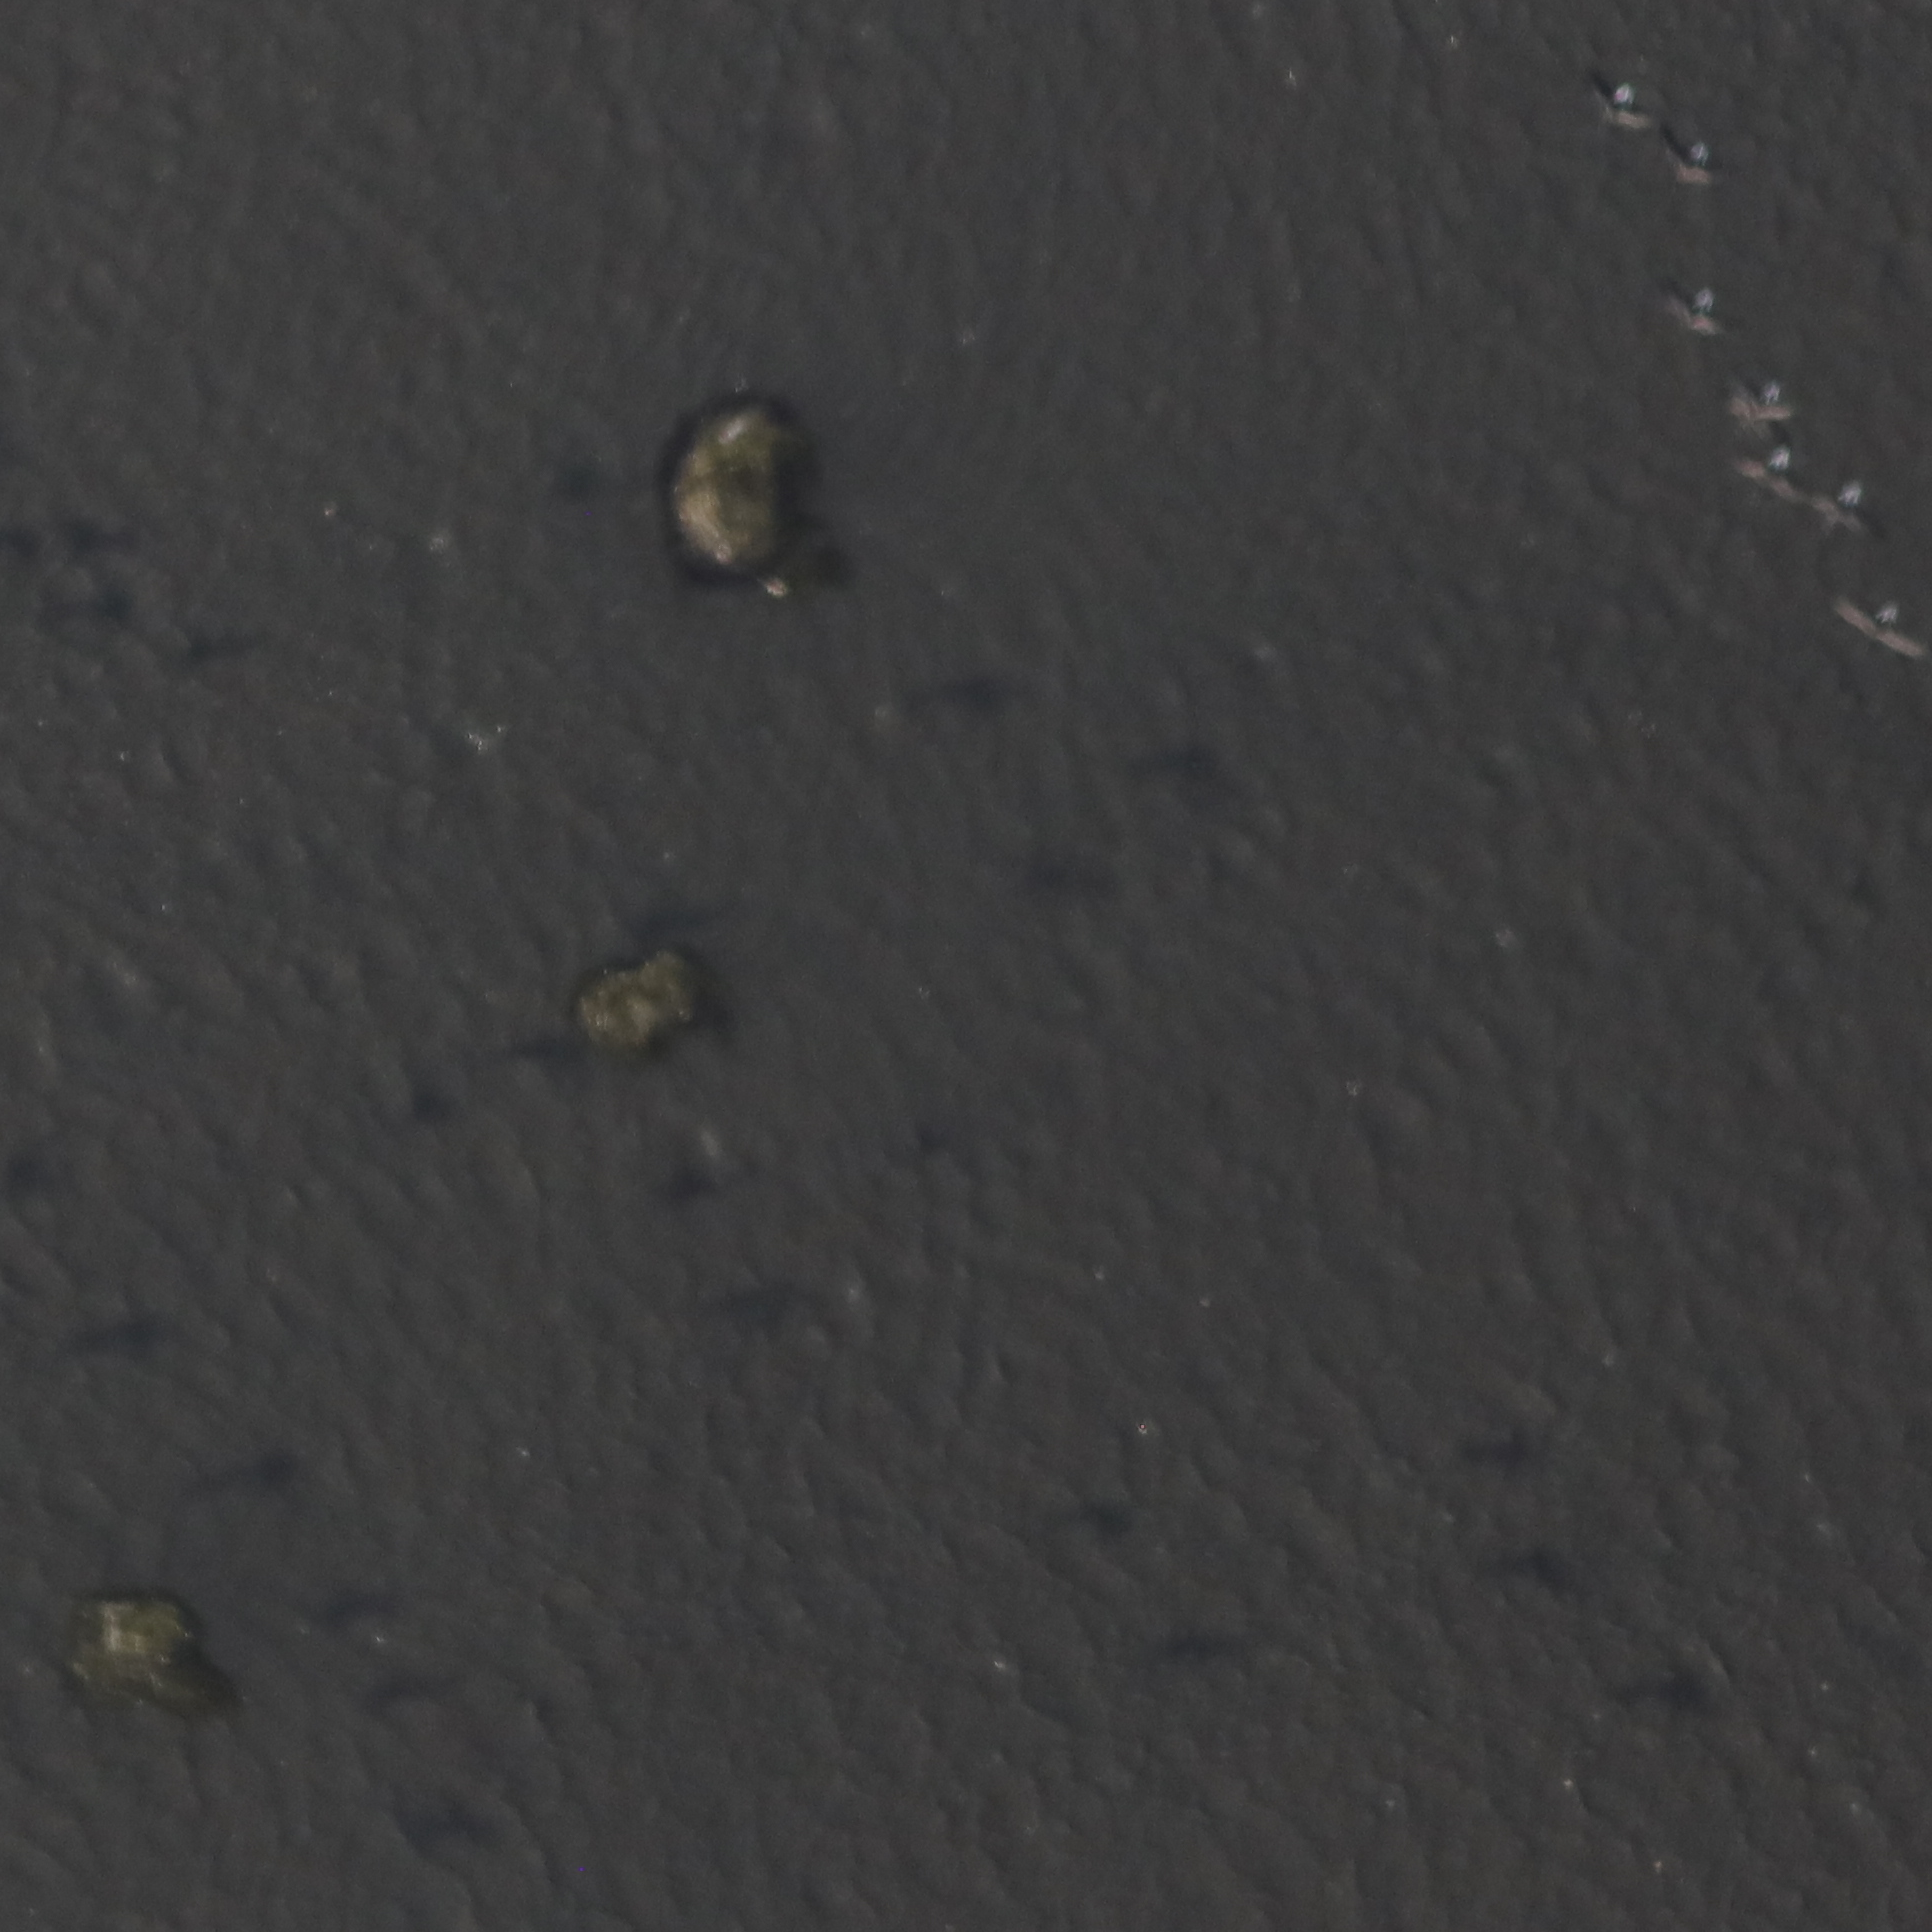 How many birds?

7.